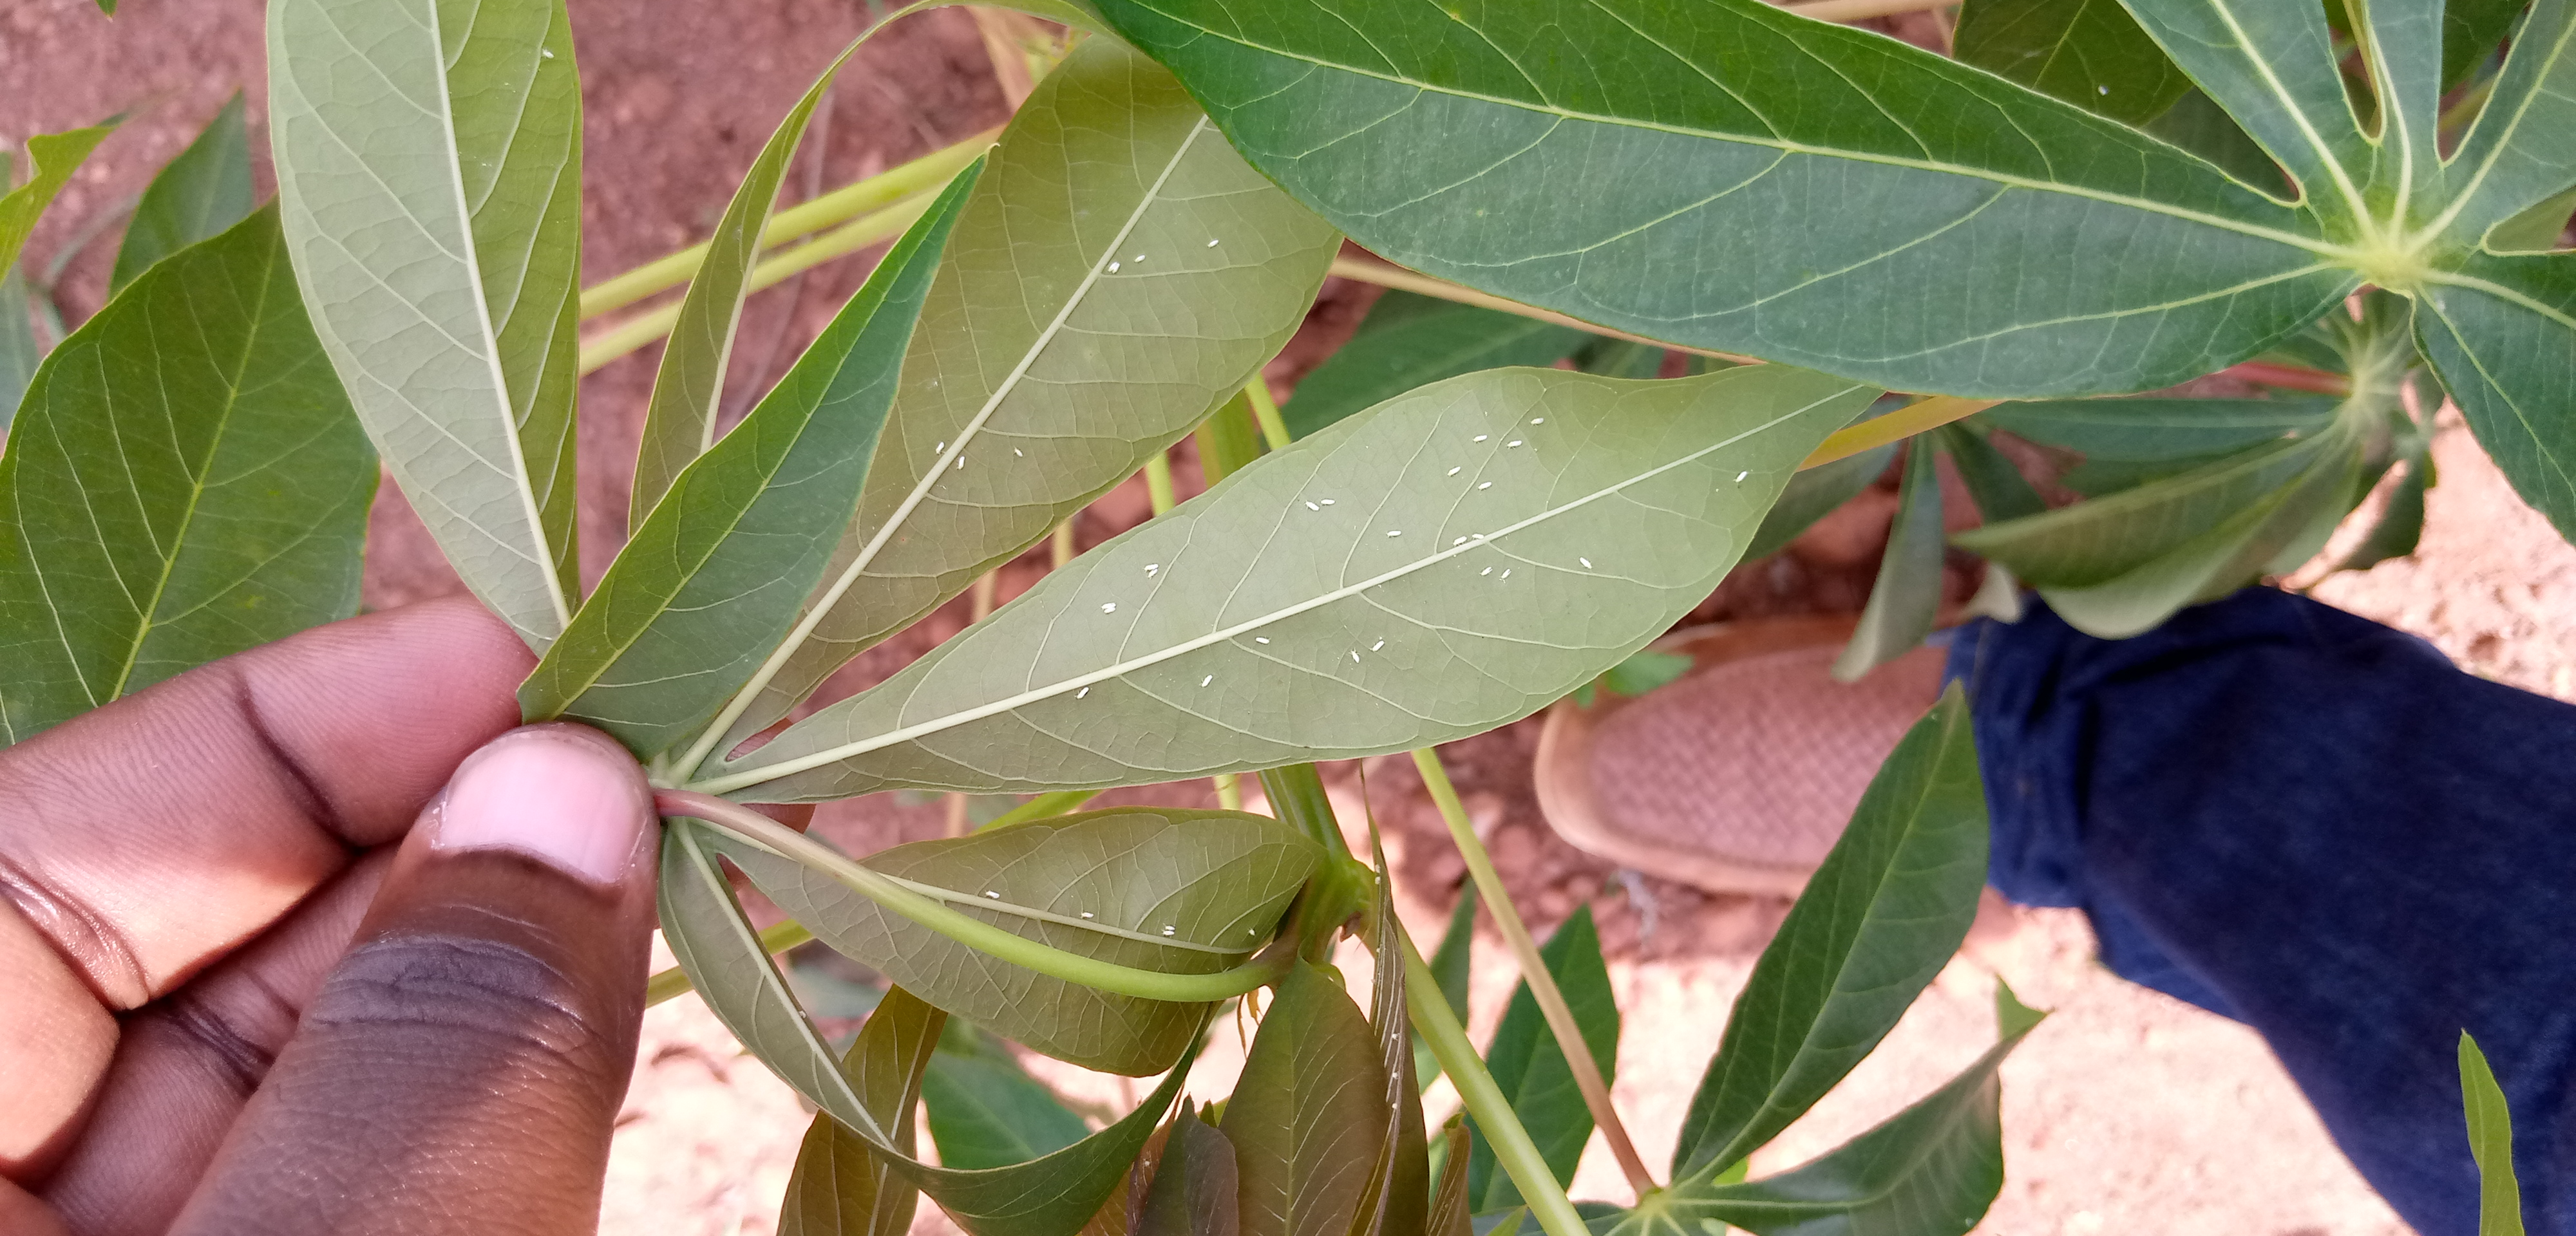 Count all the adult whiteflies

43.